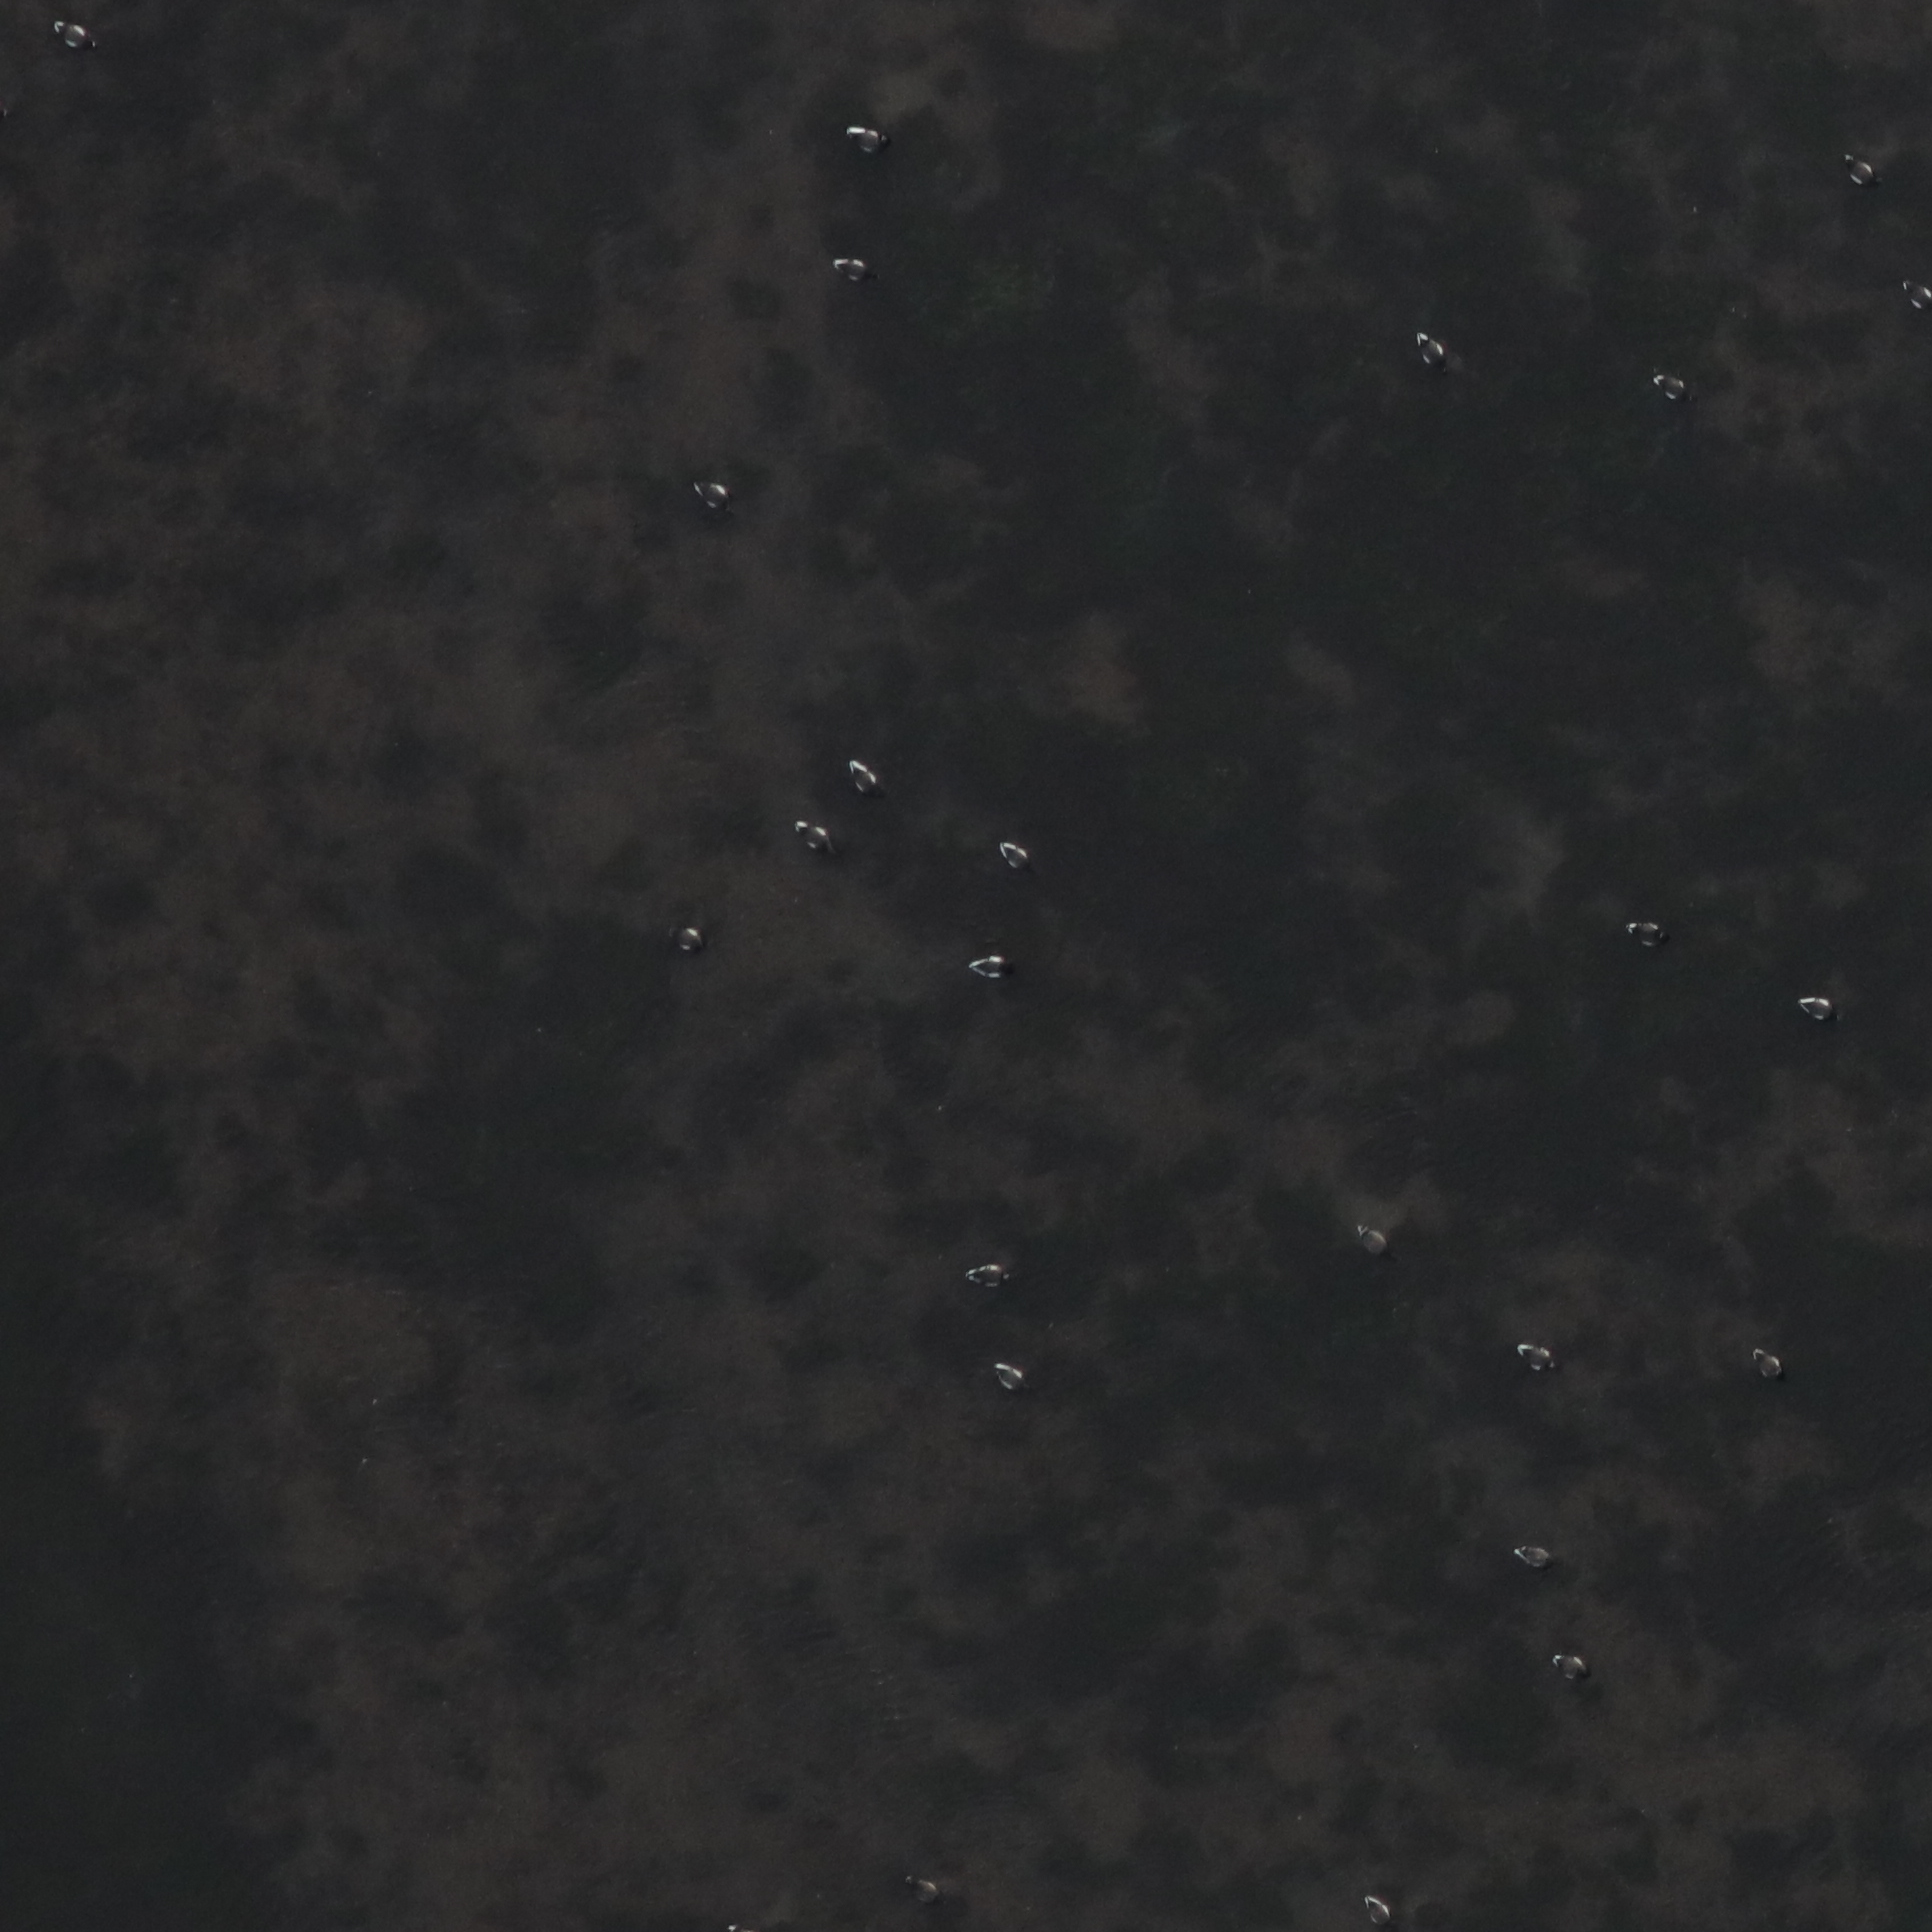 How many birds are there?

24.